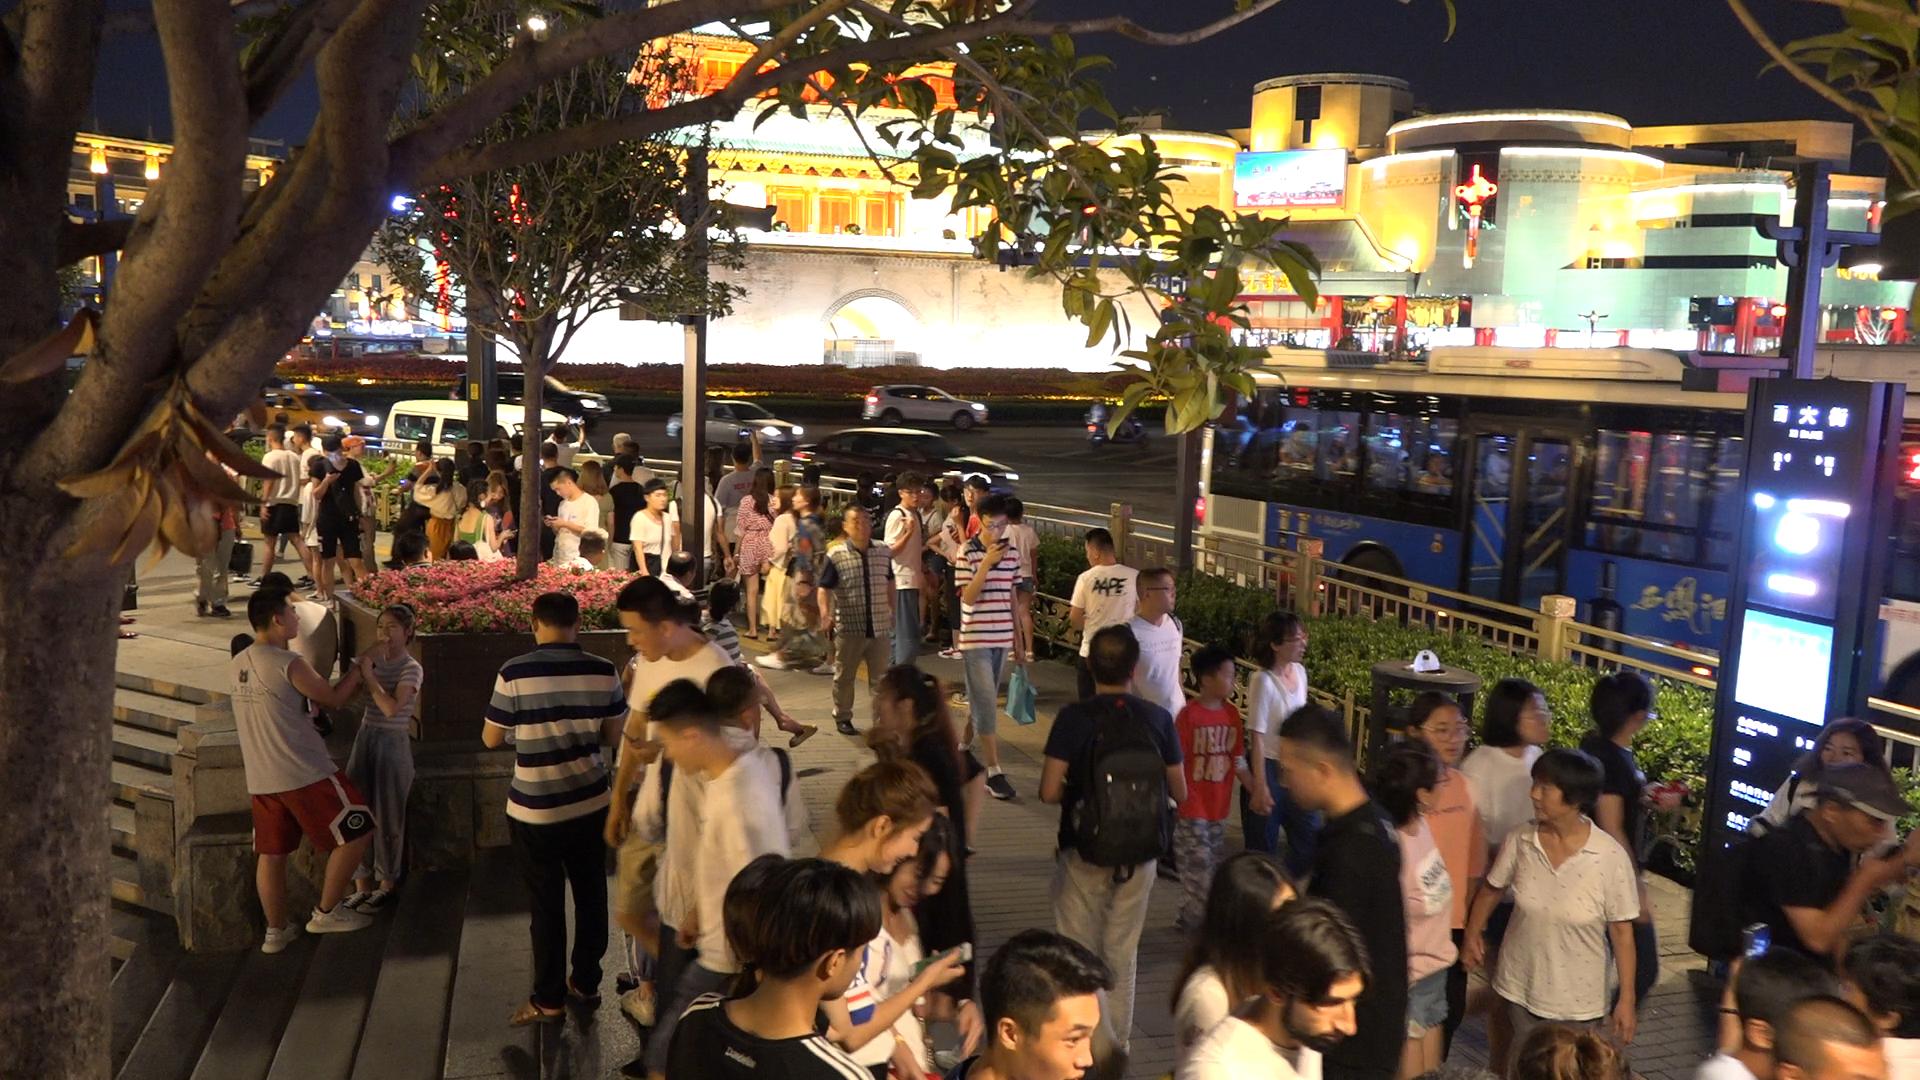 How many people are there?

71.